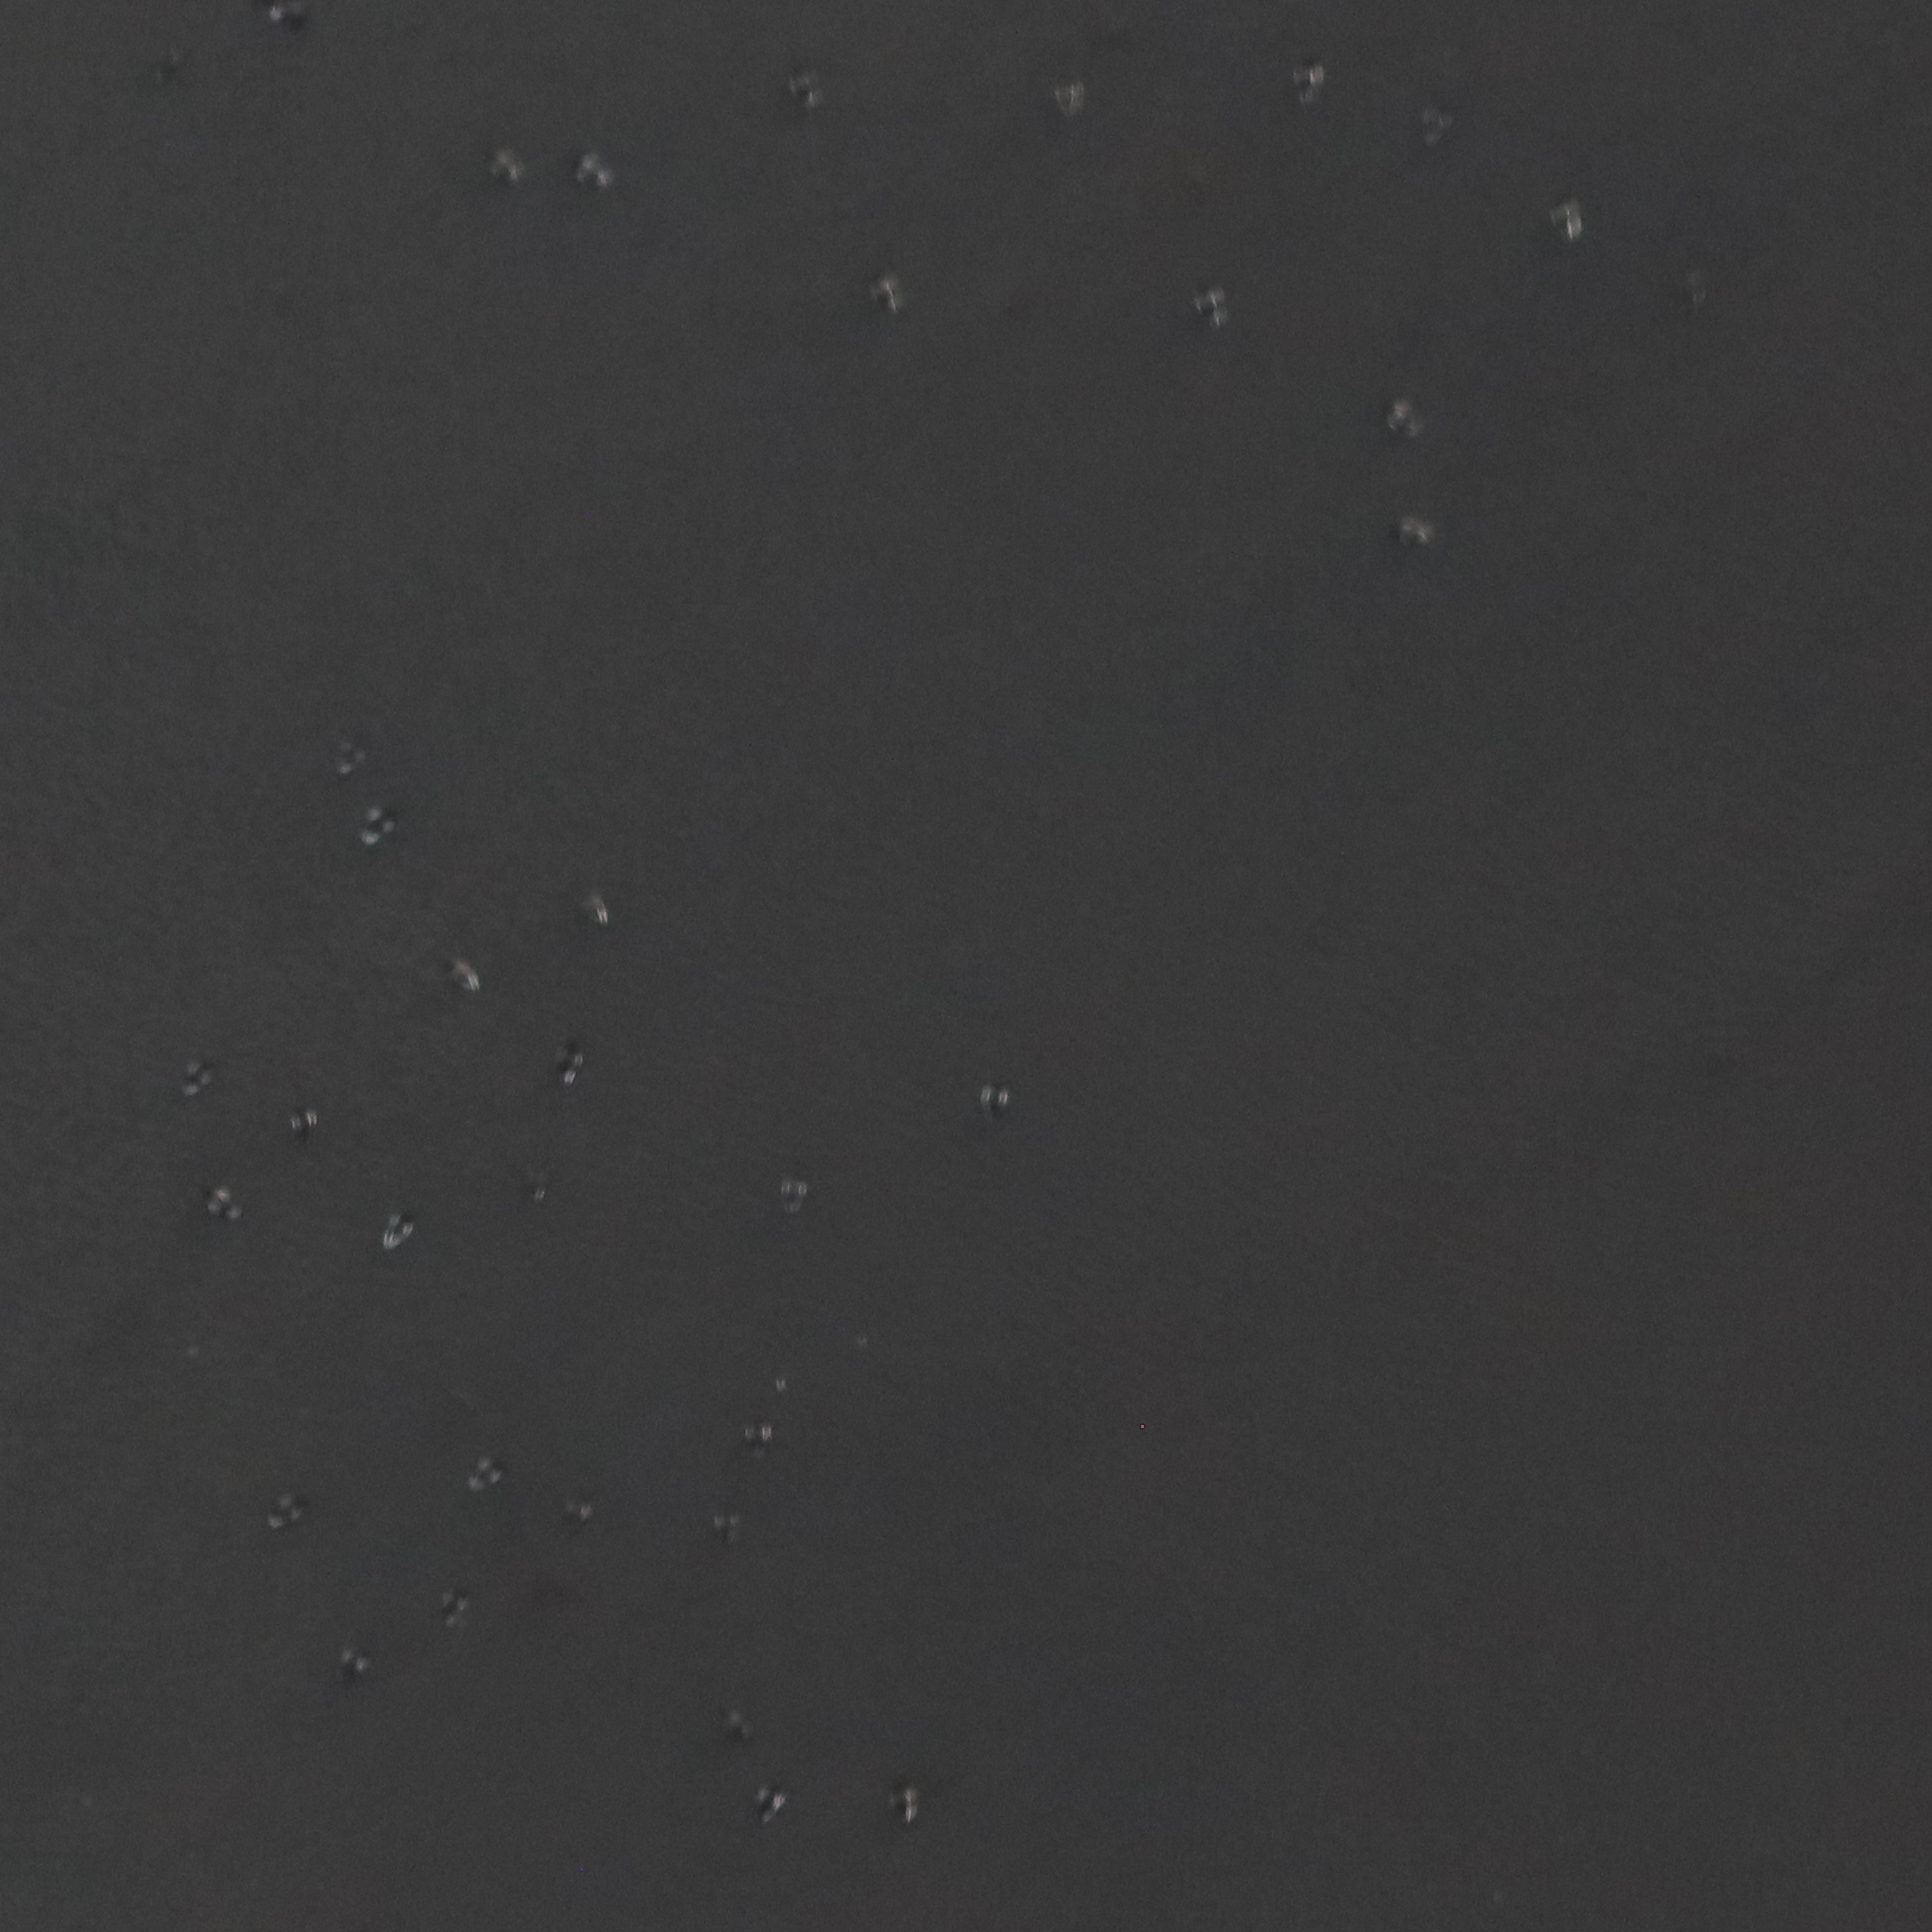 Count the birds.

35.